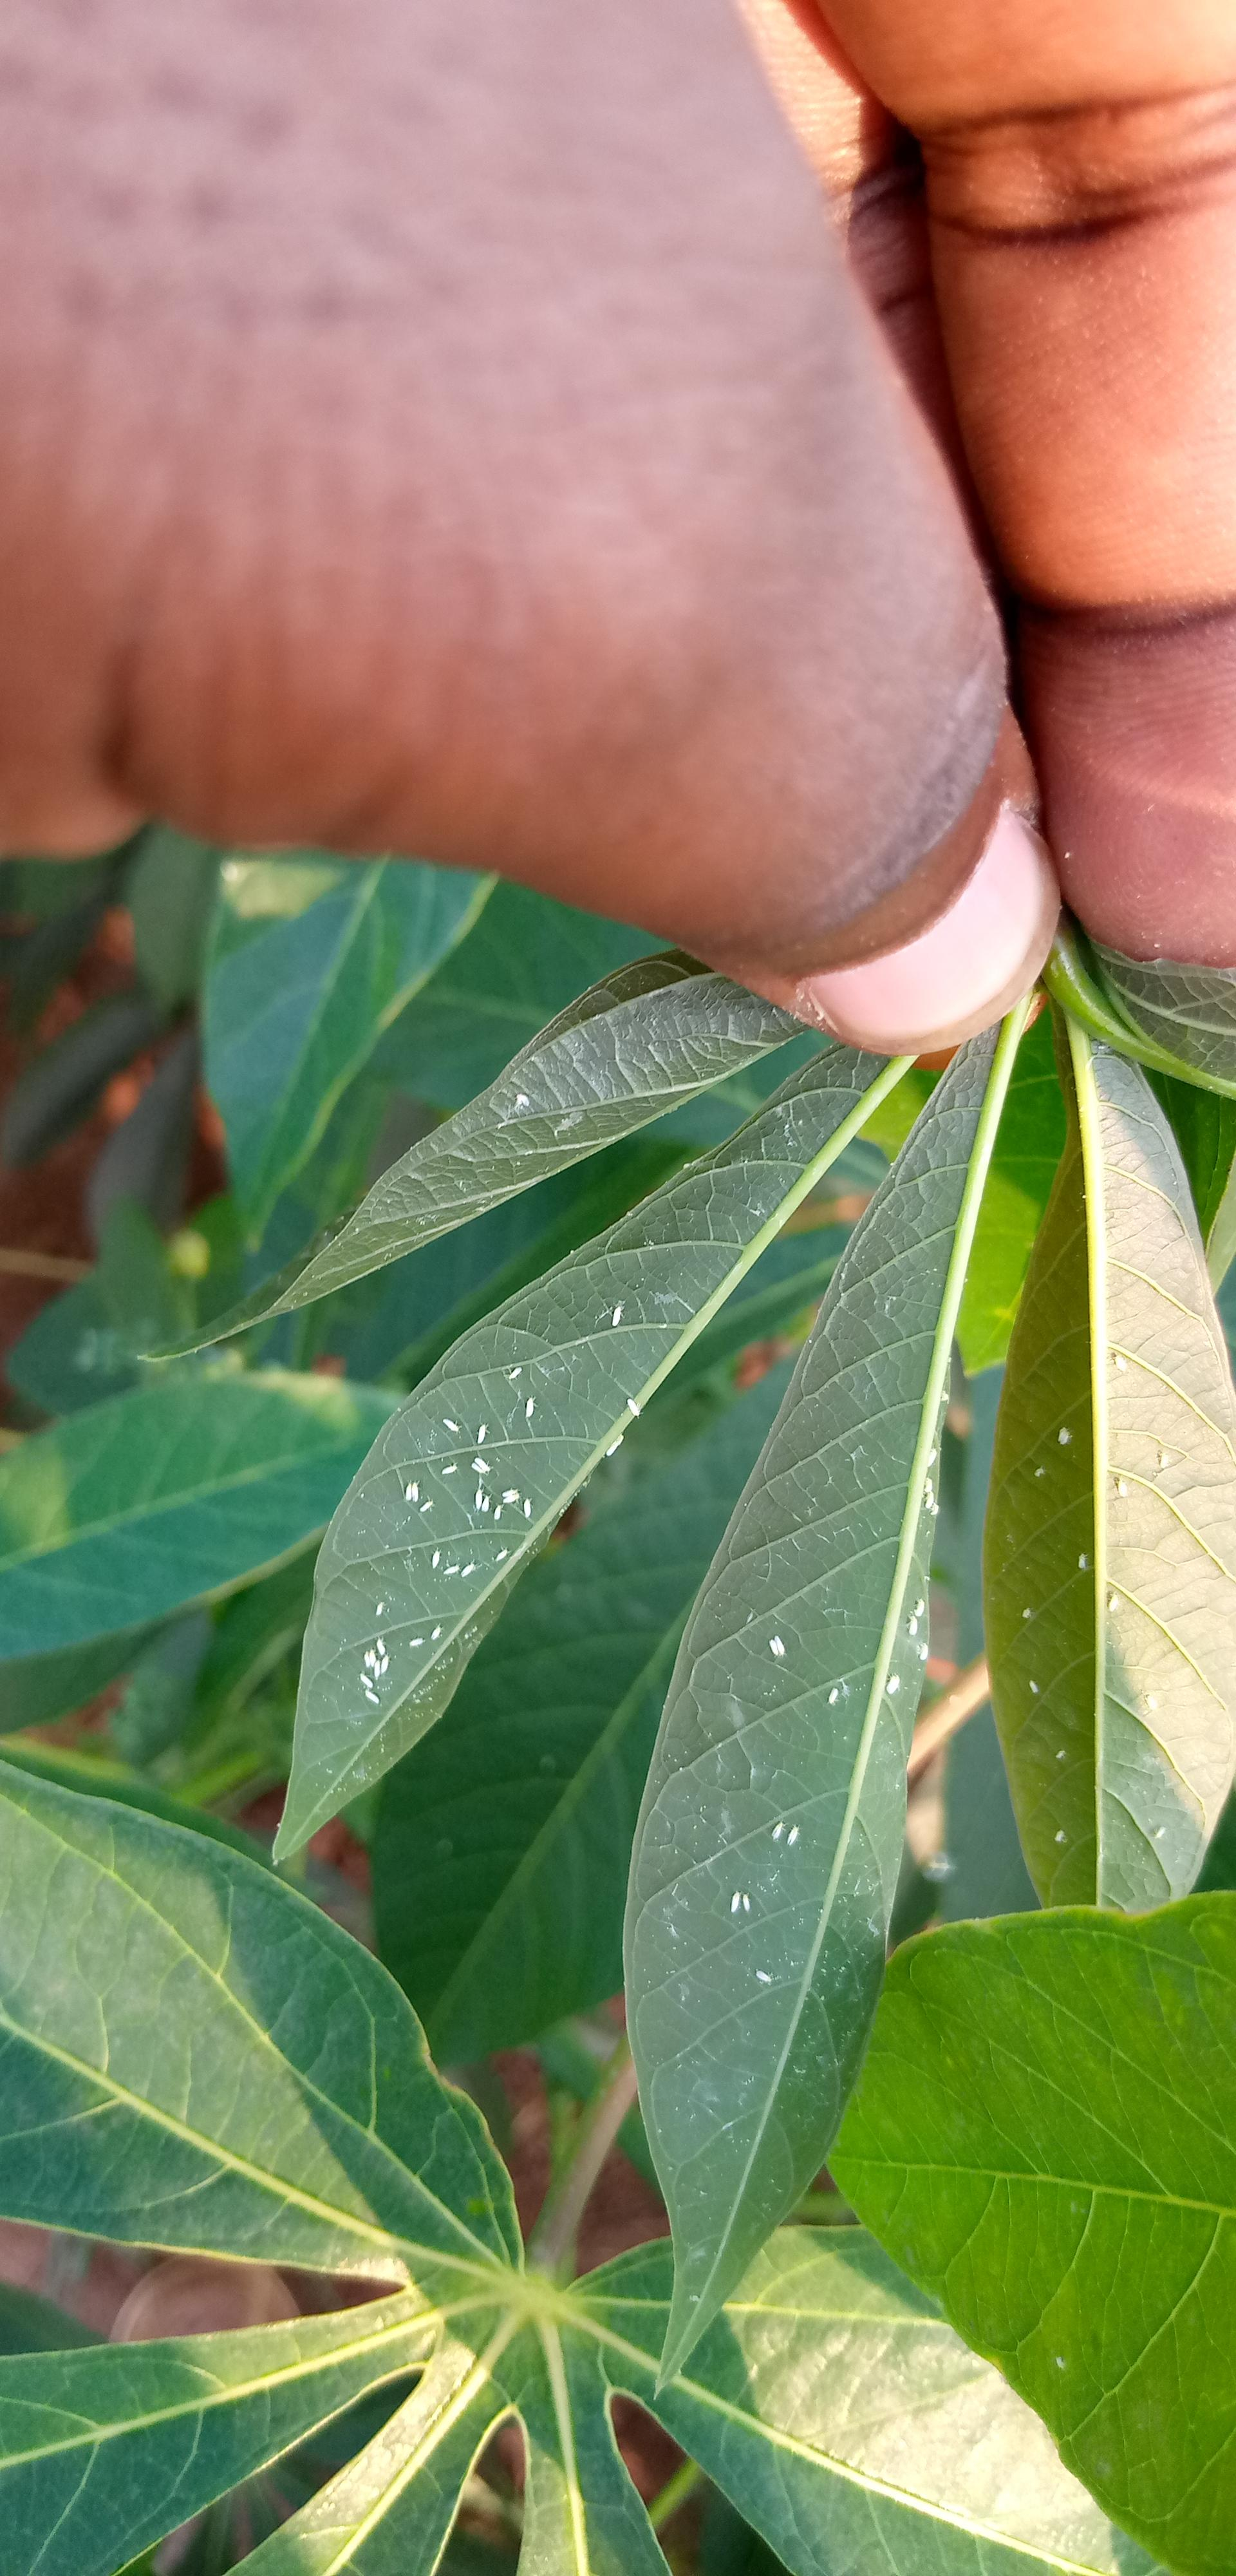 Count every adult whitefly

65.